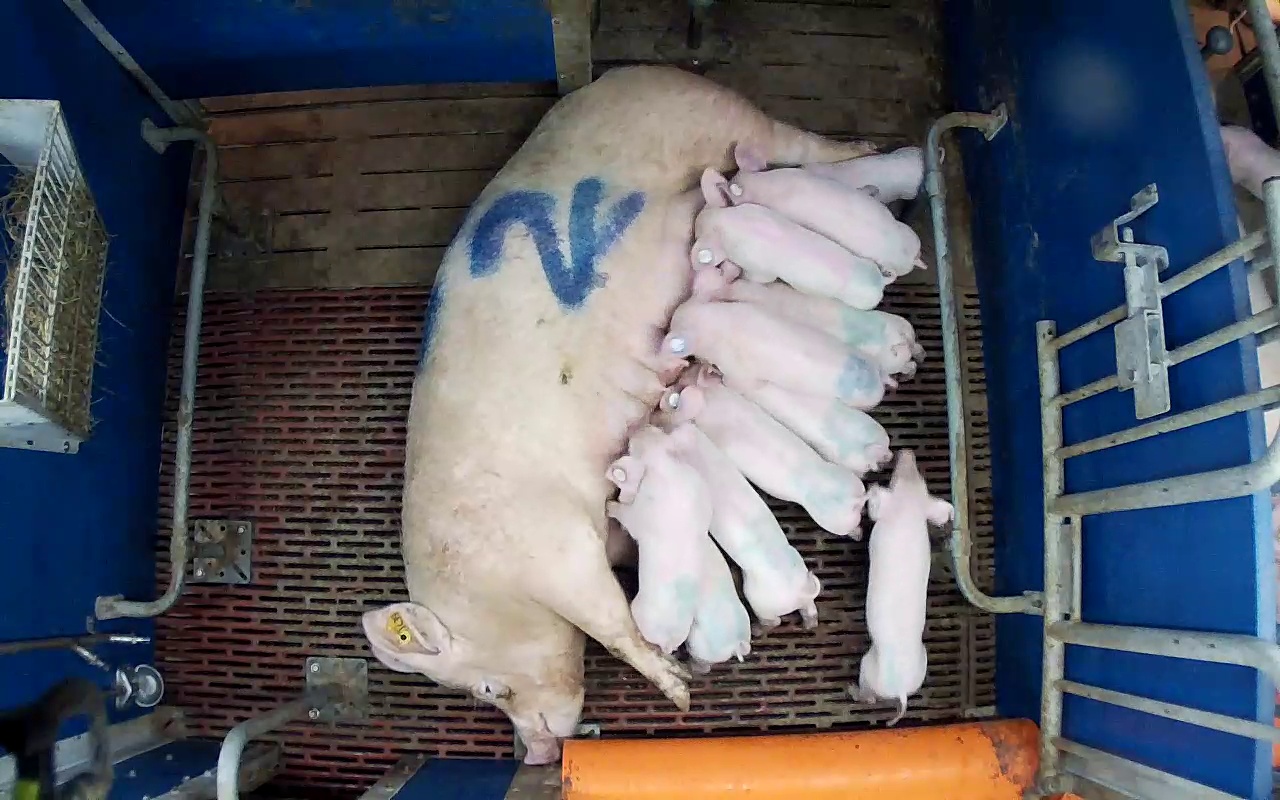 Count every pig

13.